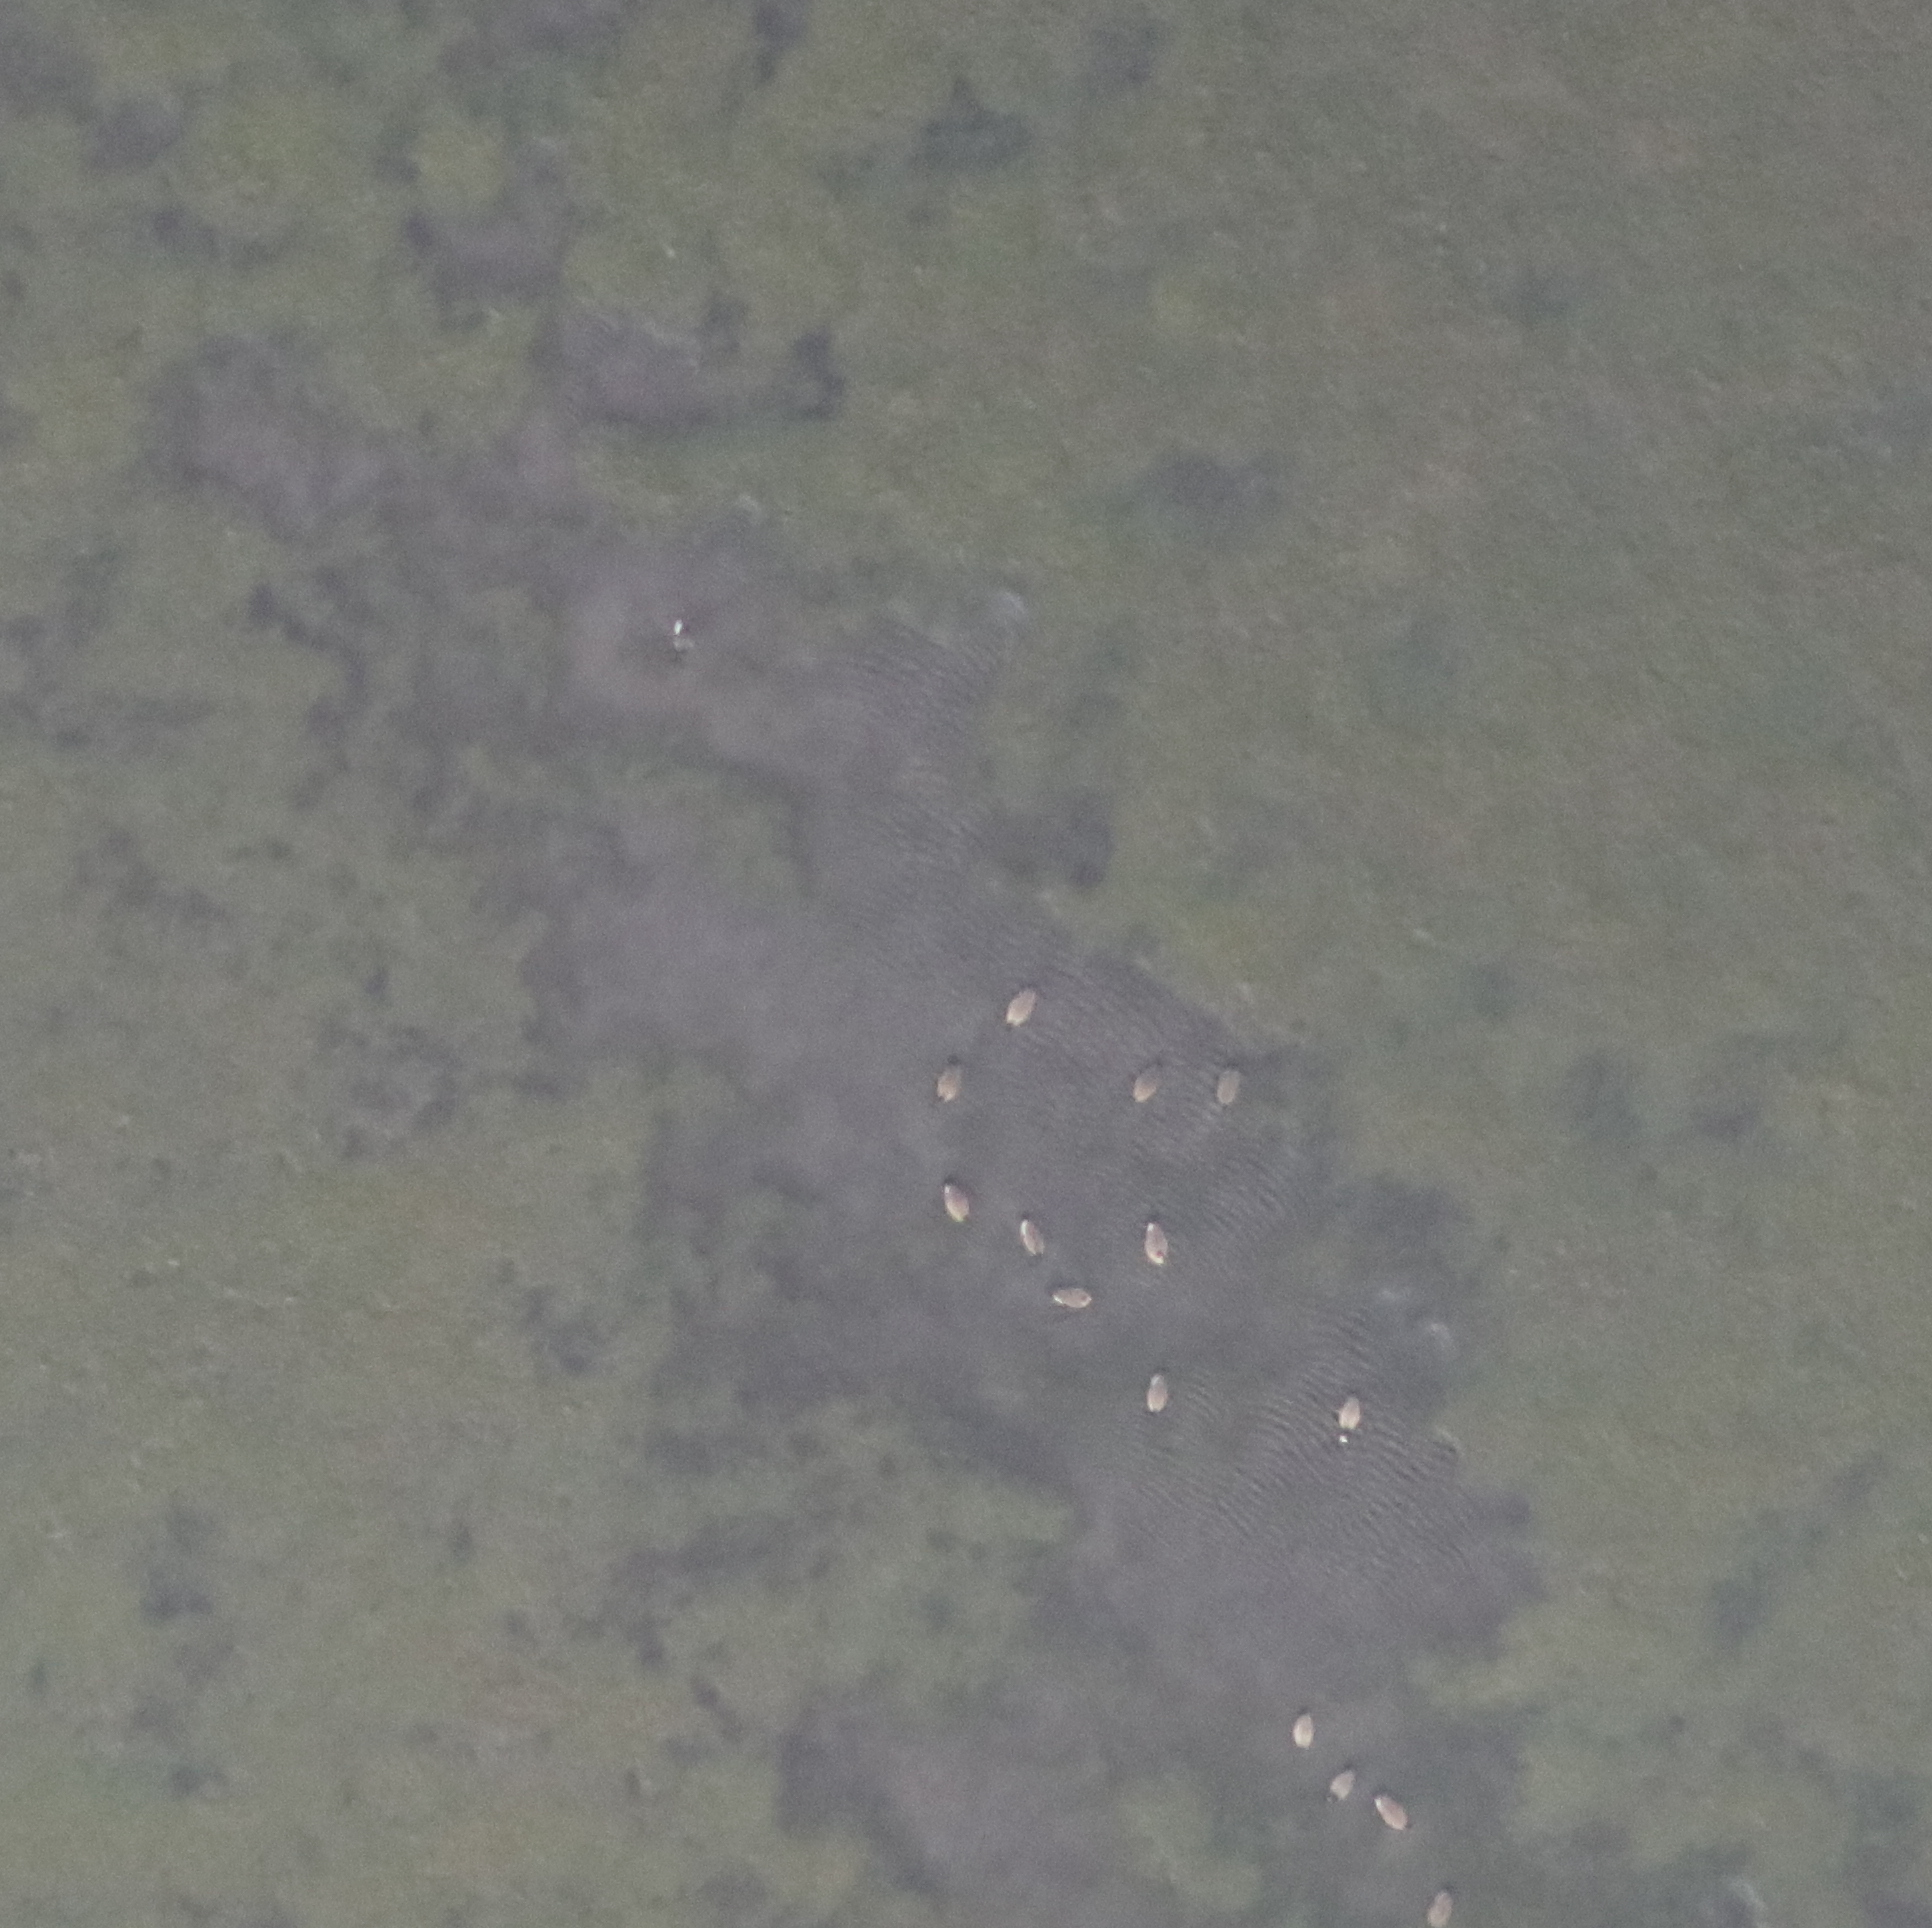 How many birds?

14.